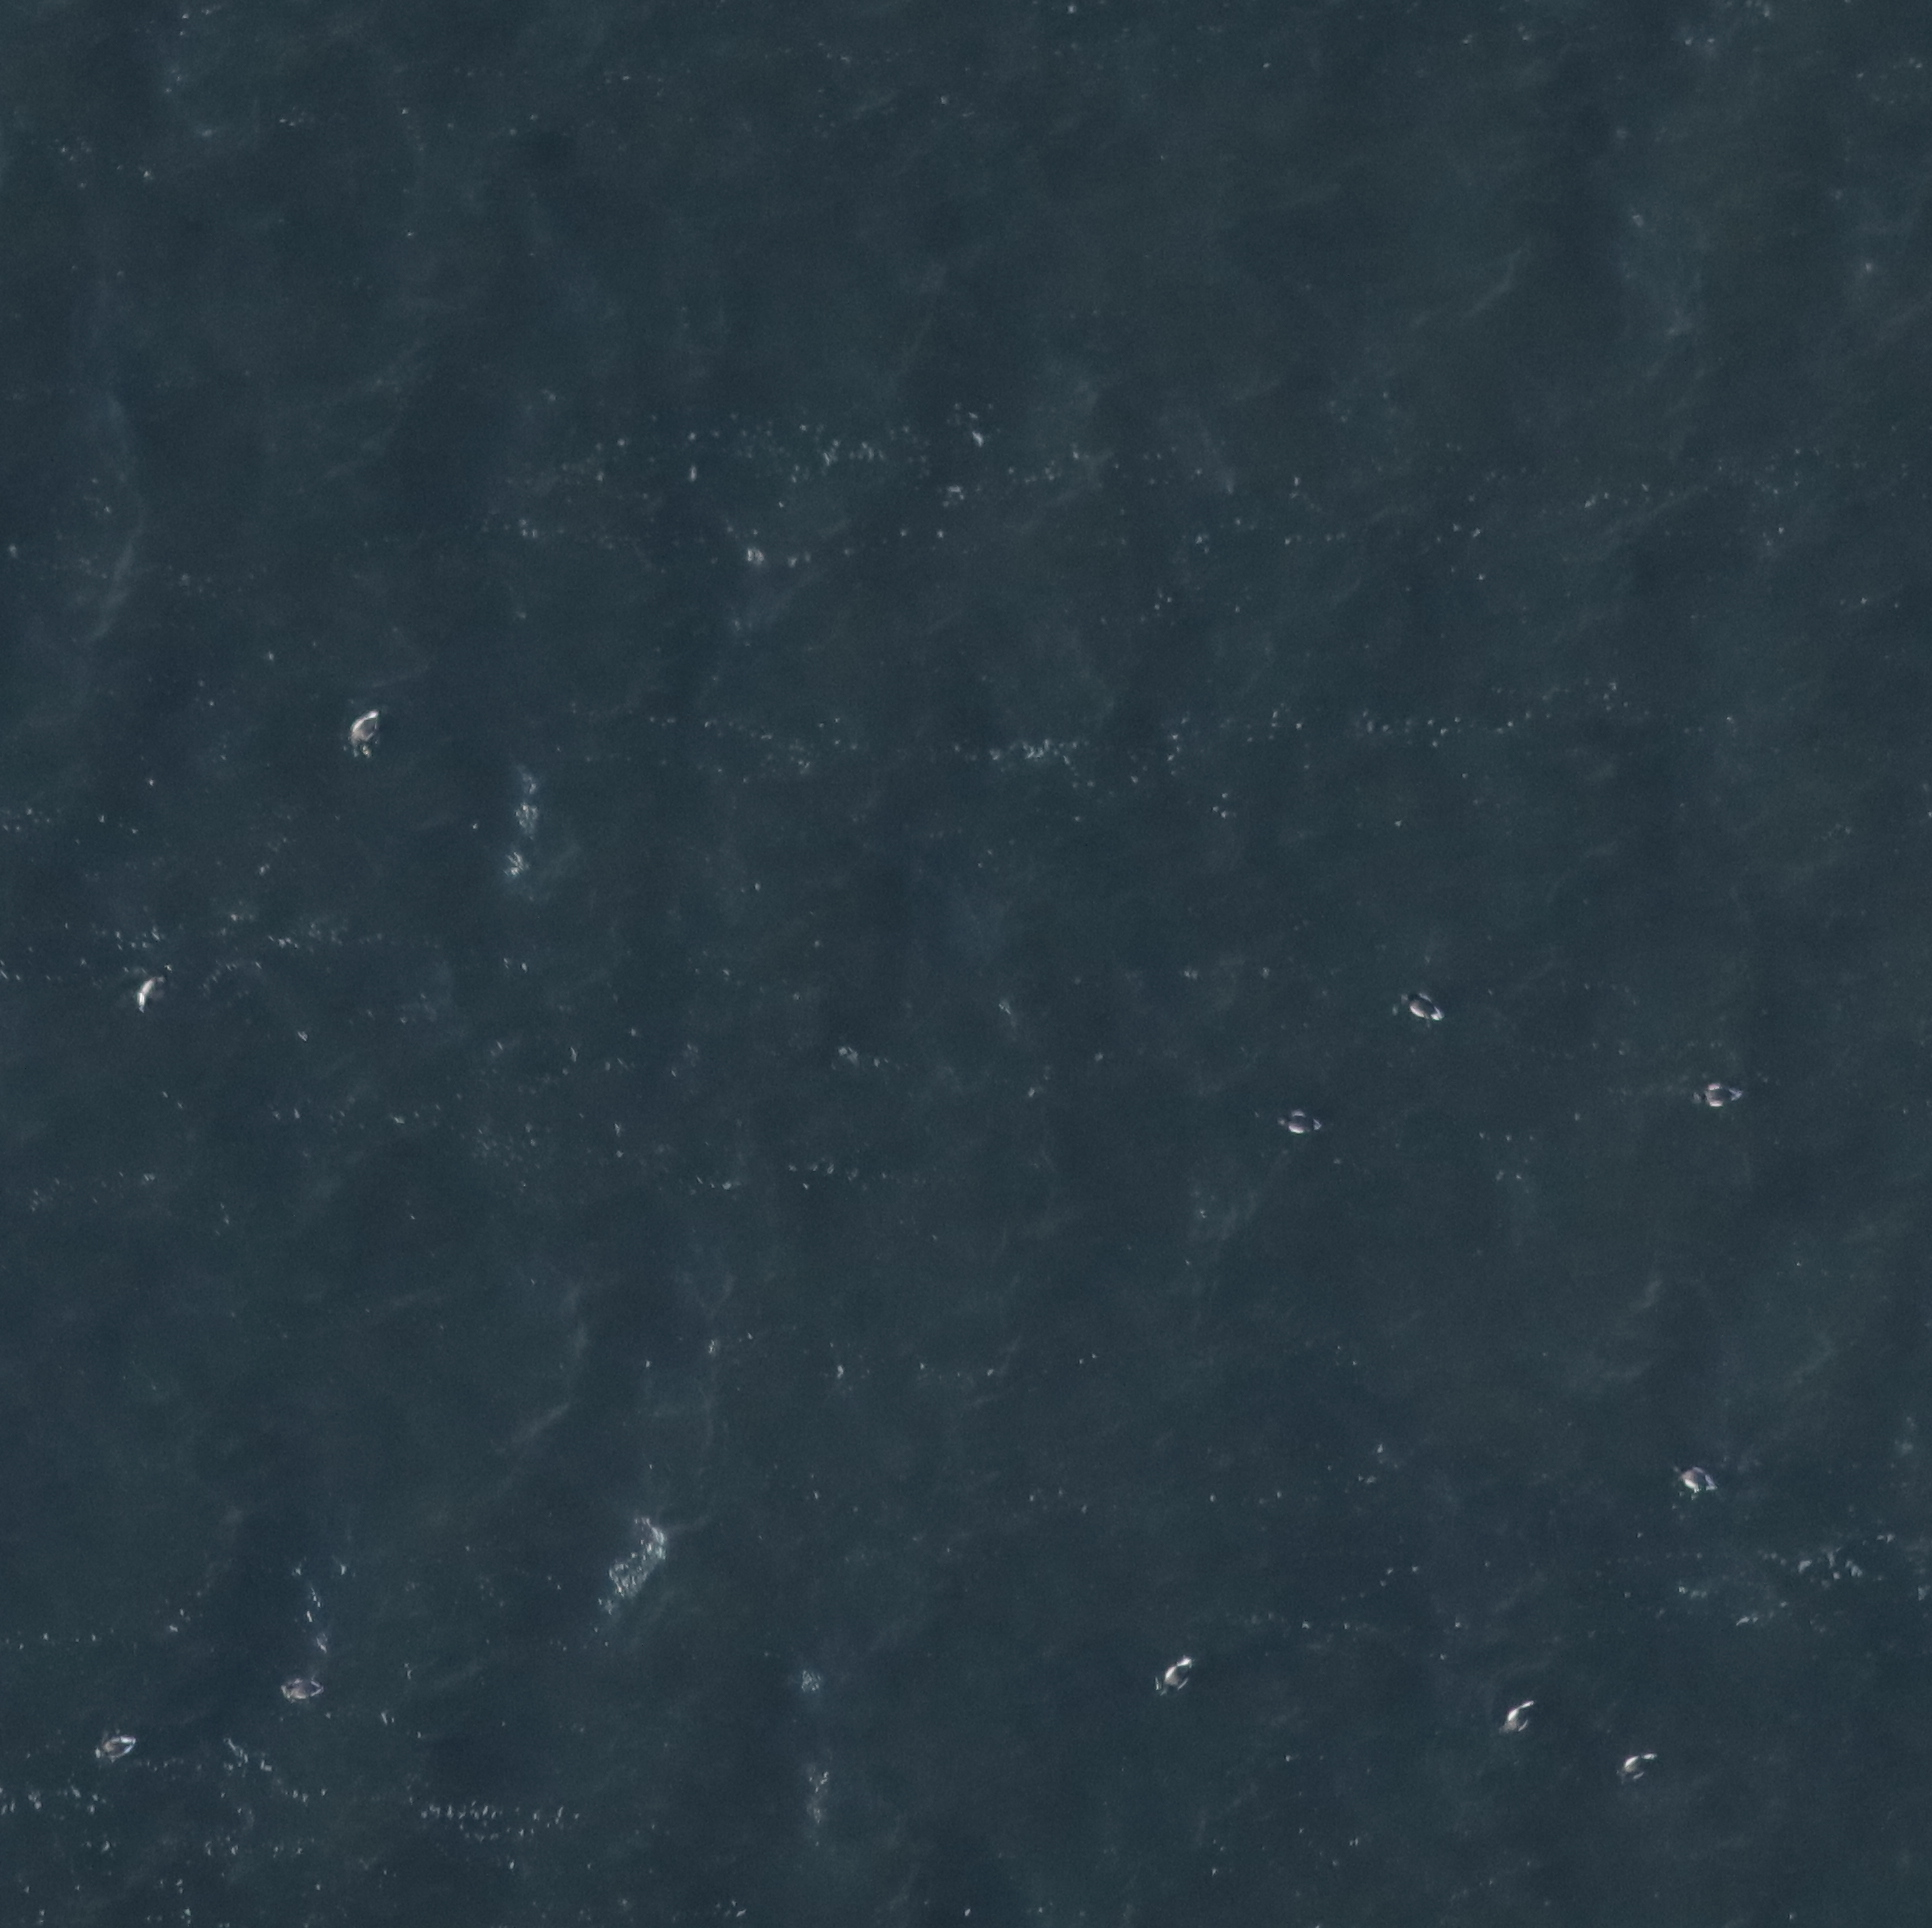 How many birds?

11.